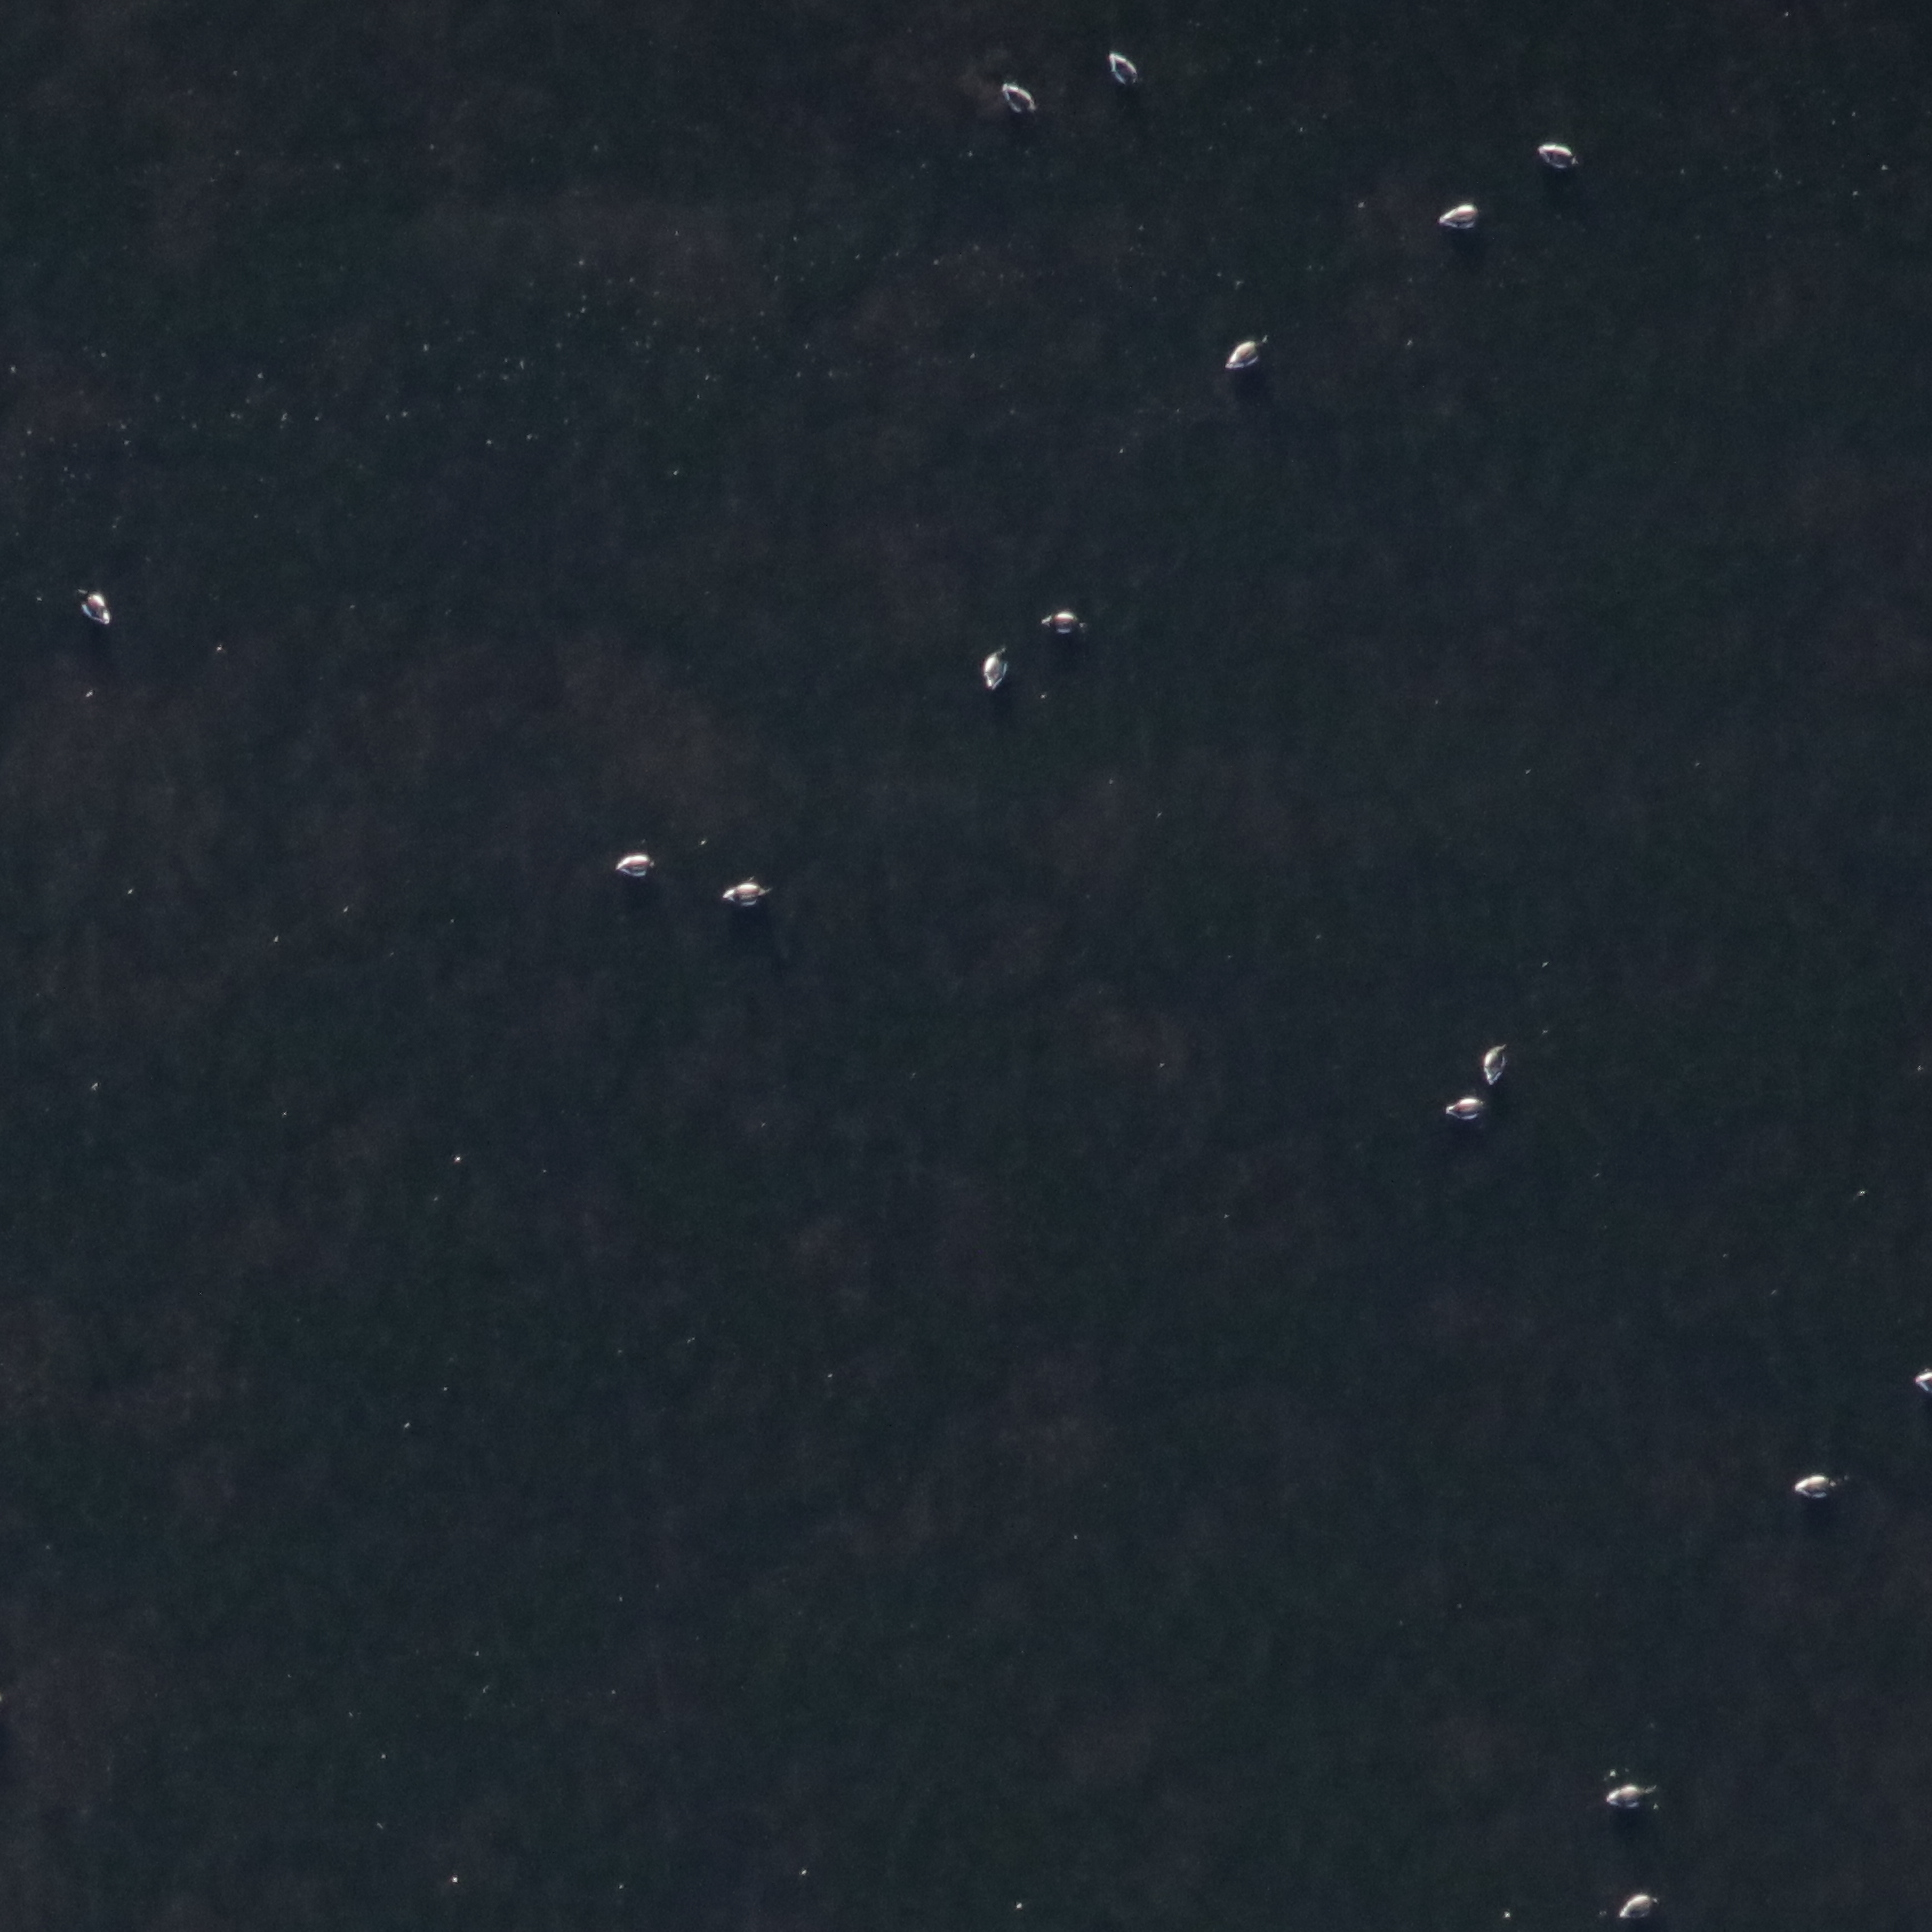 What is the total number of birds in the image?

15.